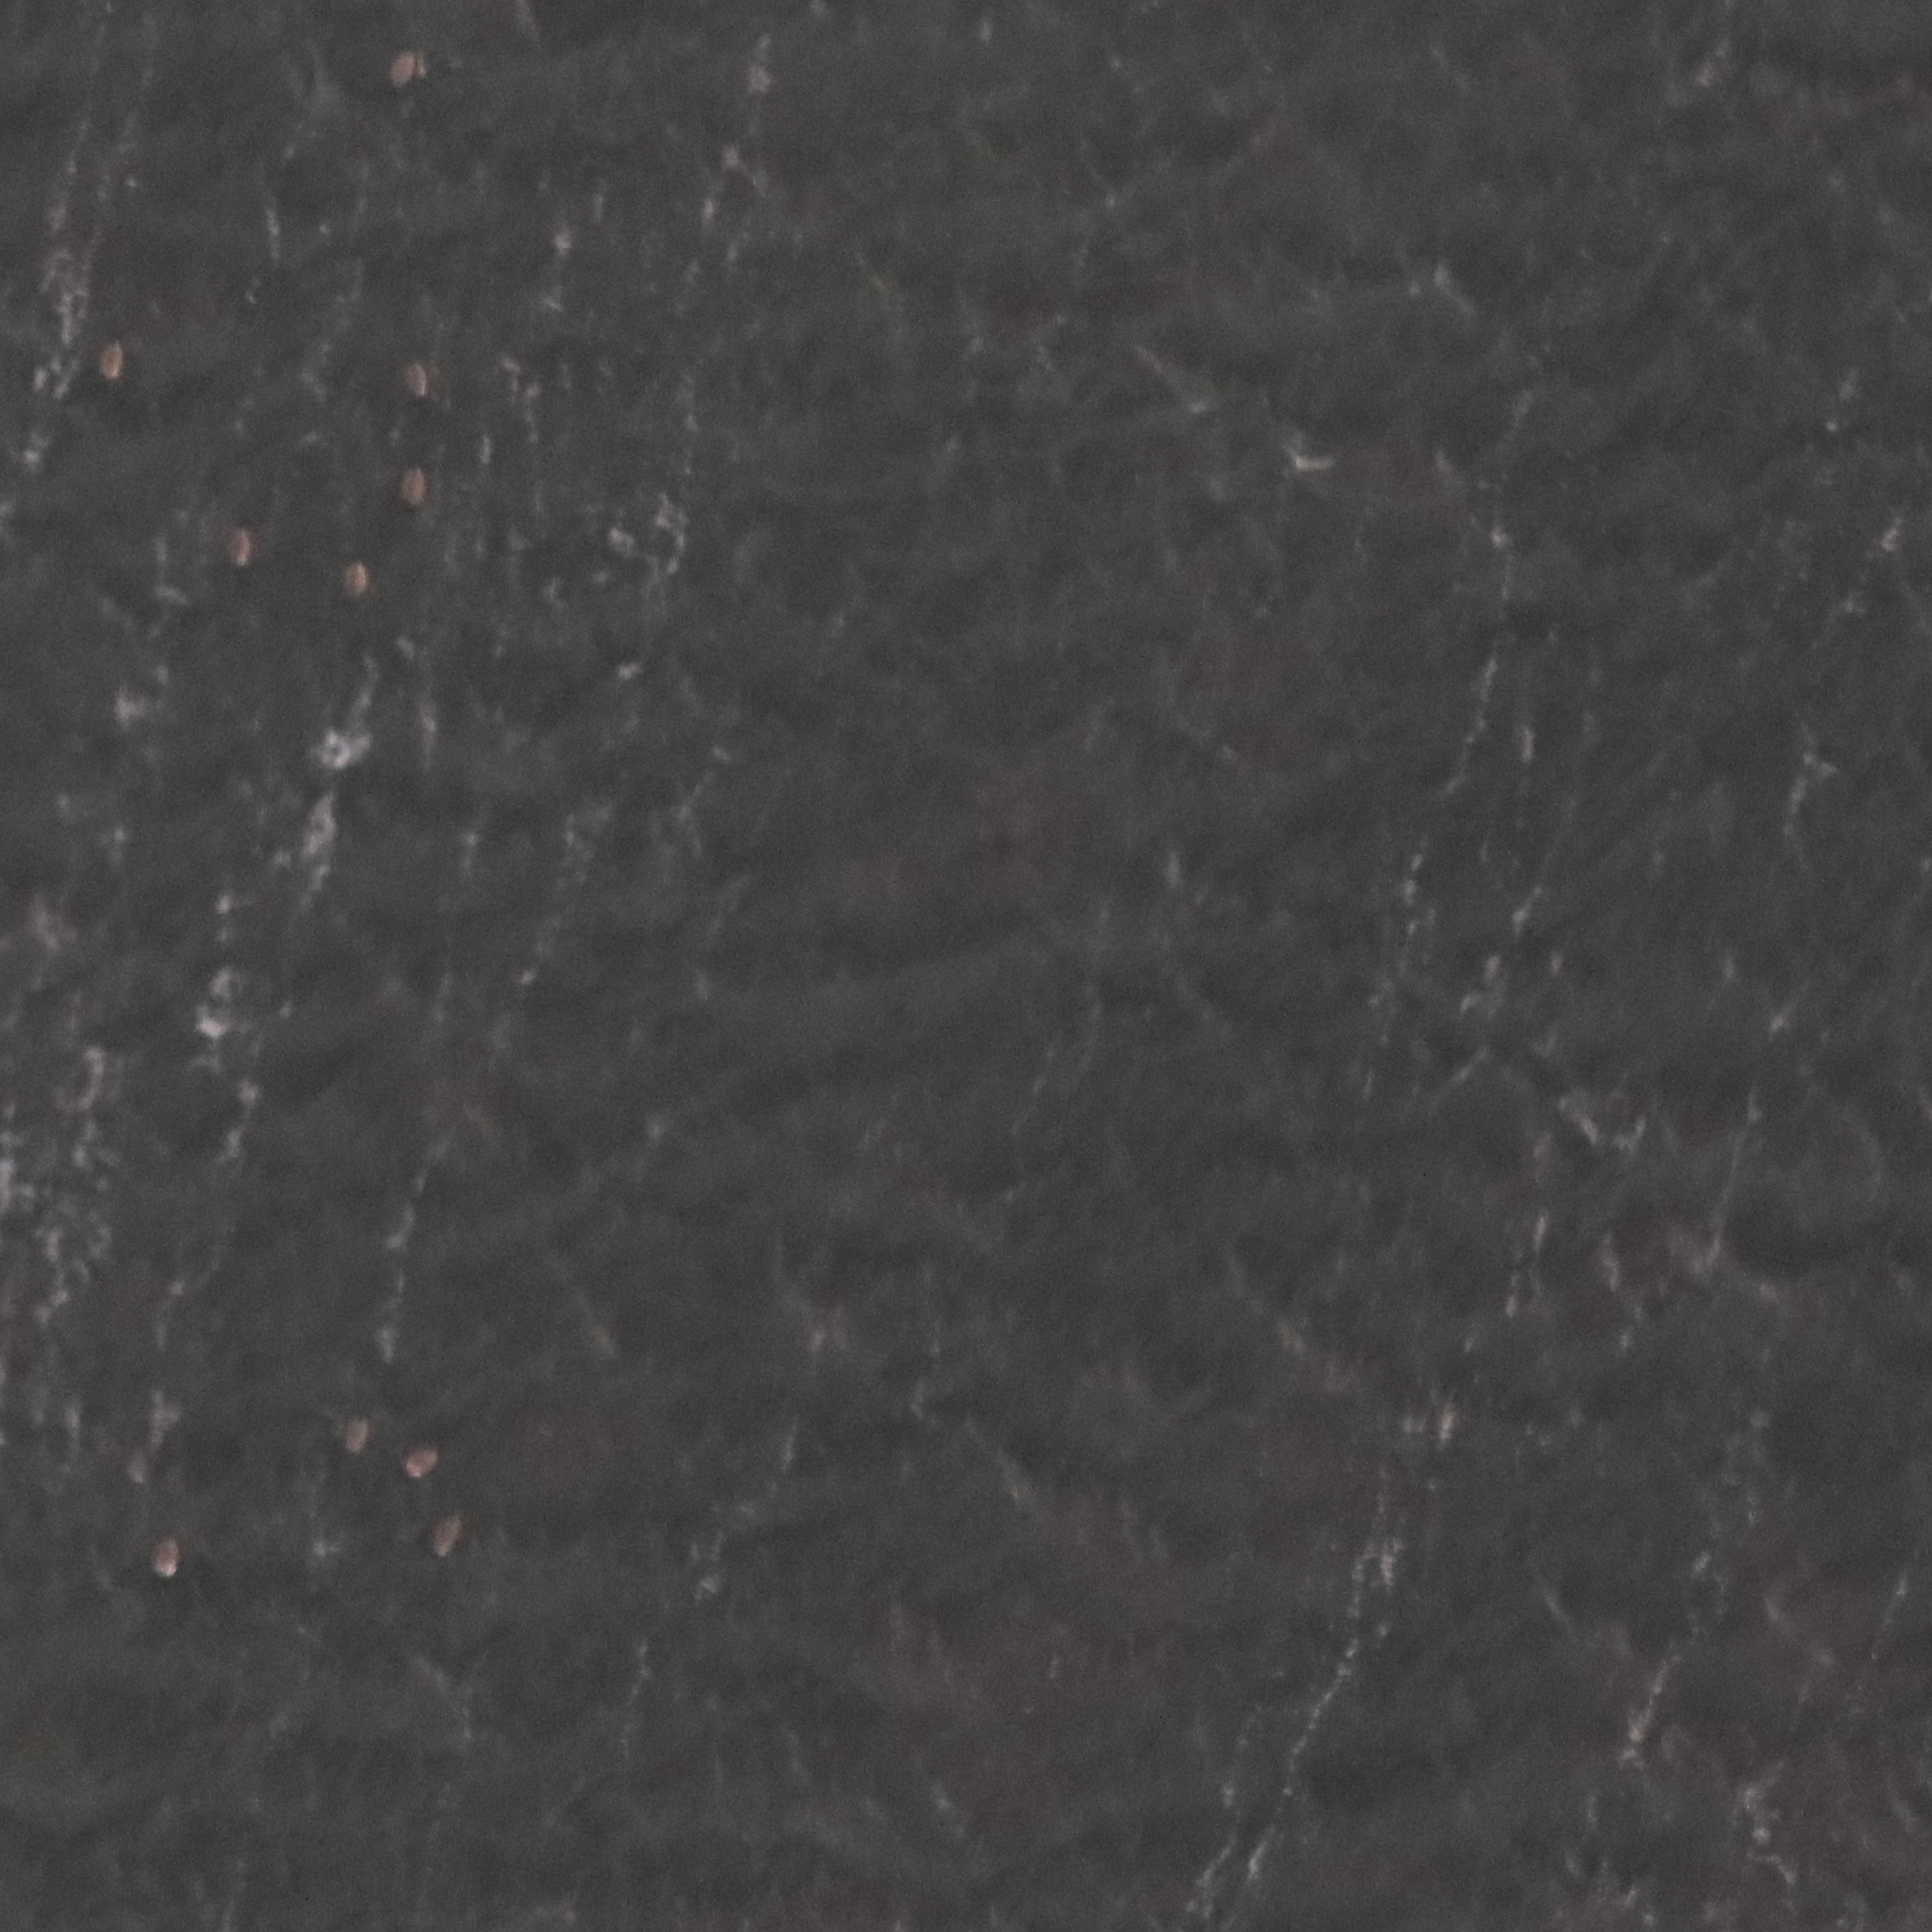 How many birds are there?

10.